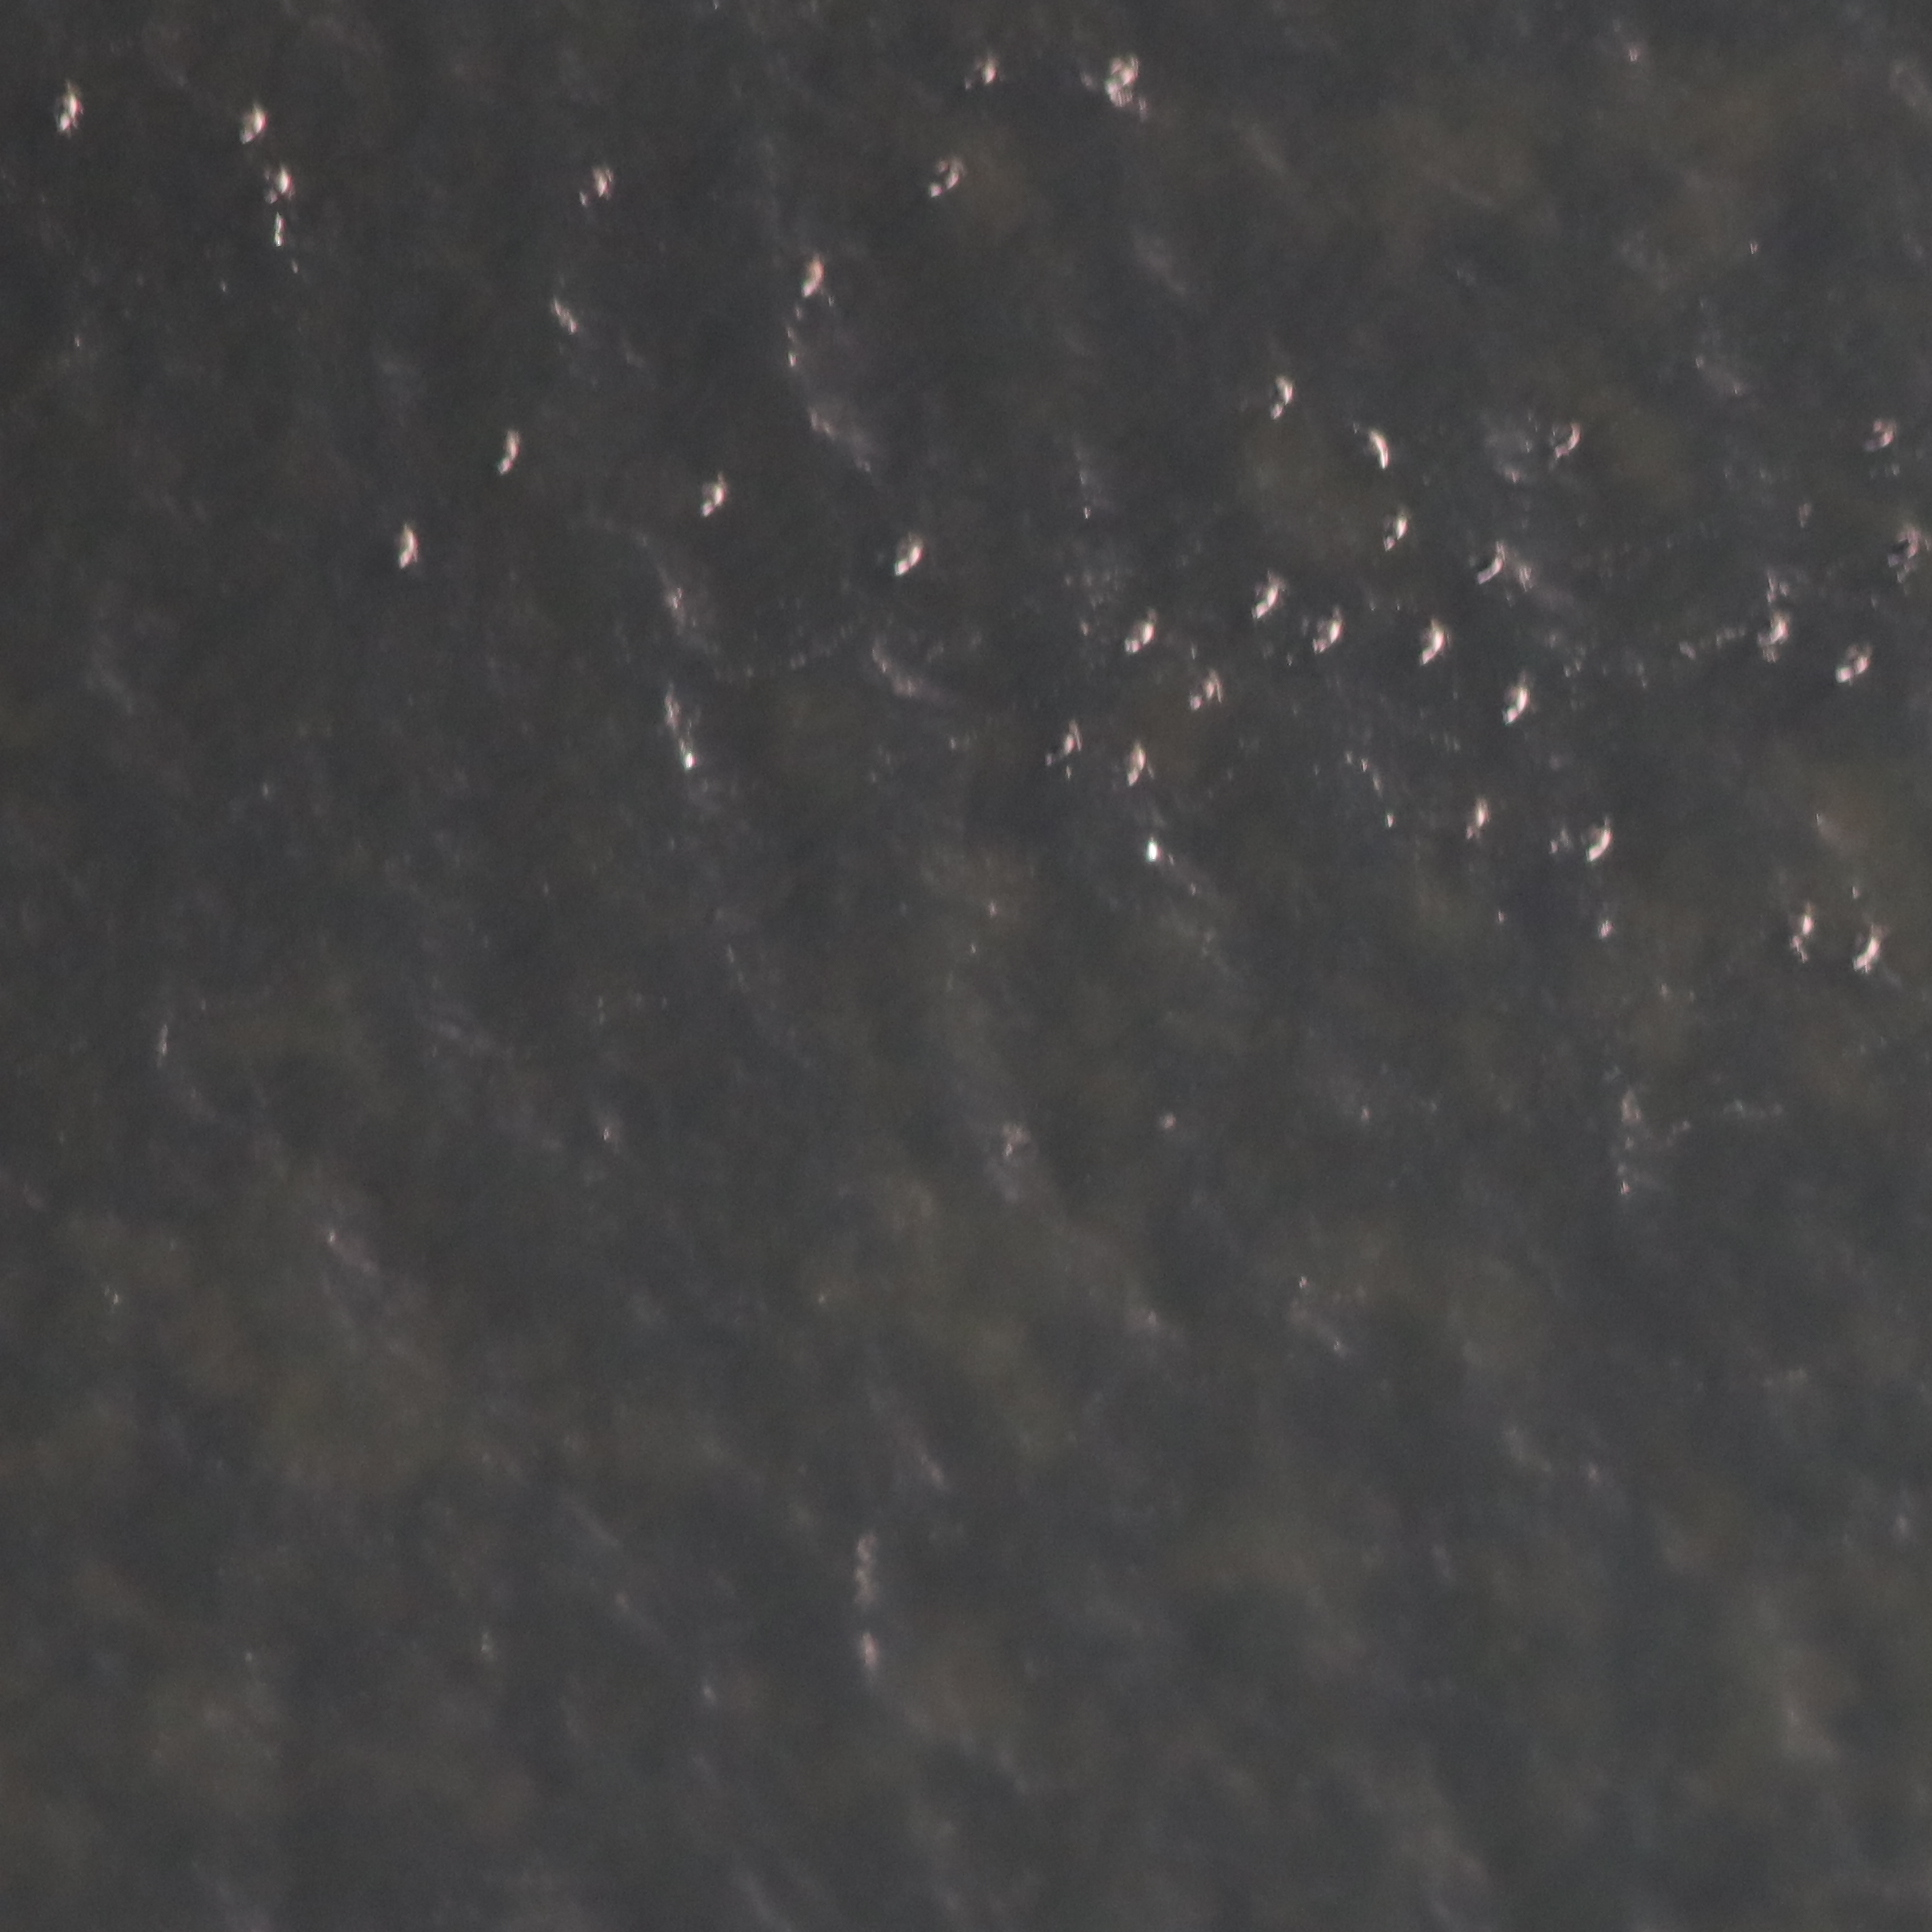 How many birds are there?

33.